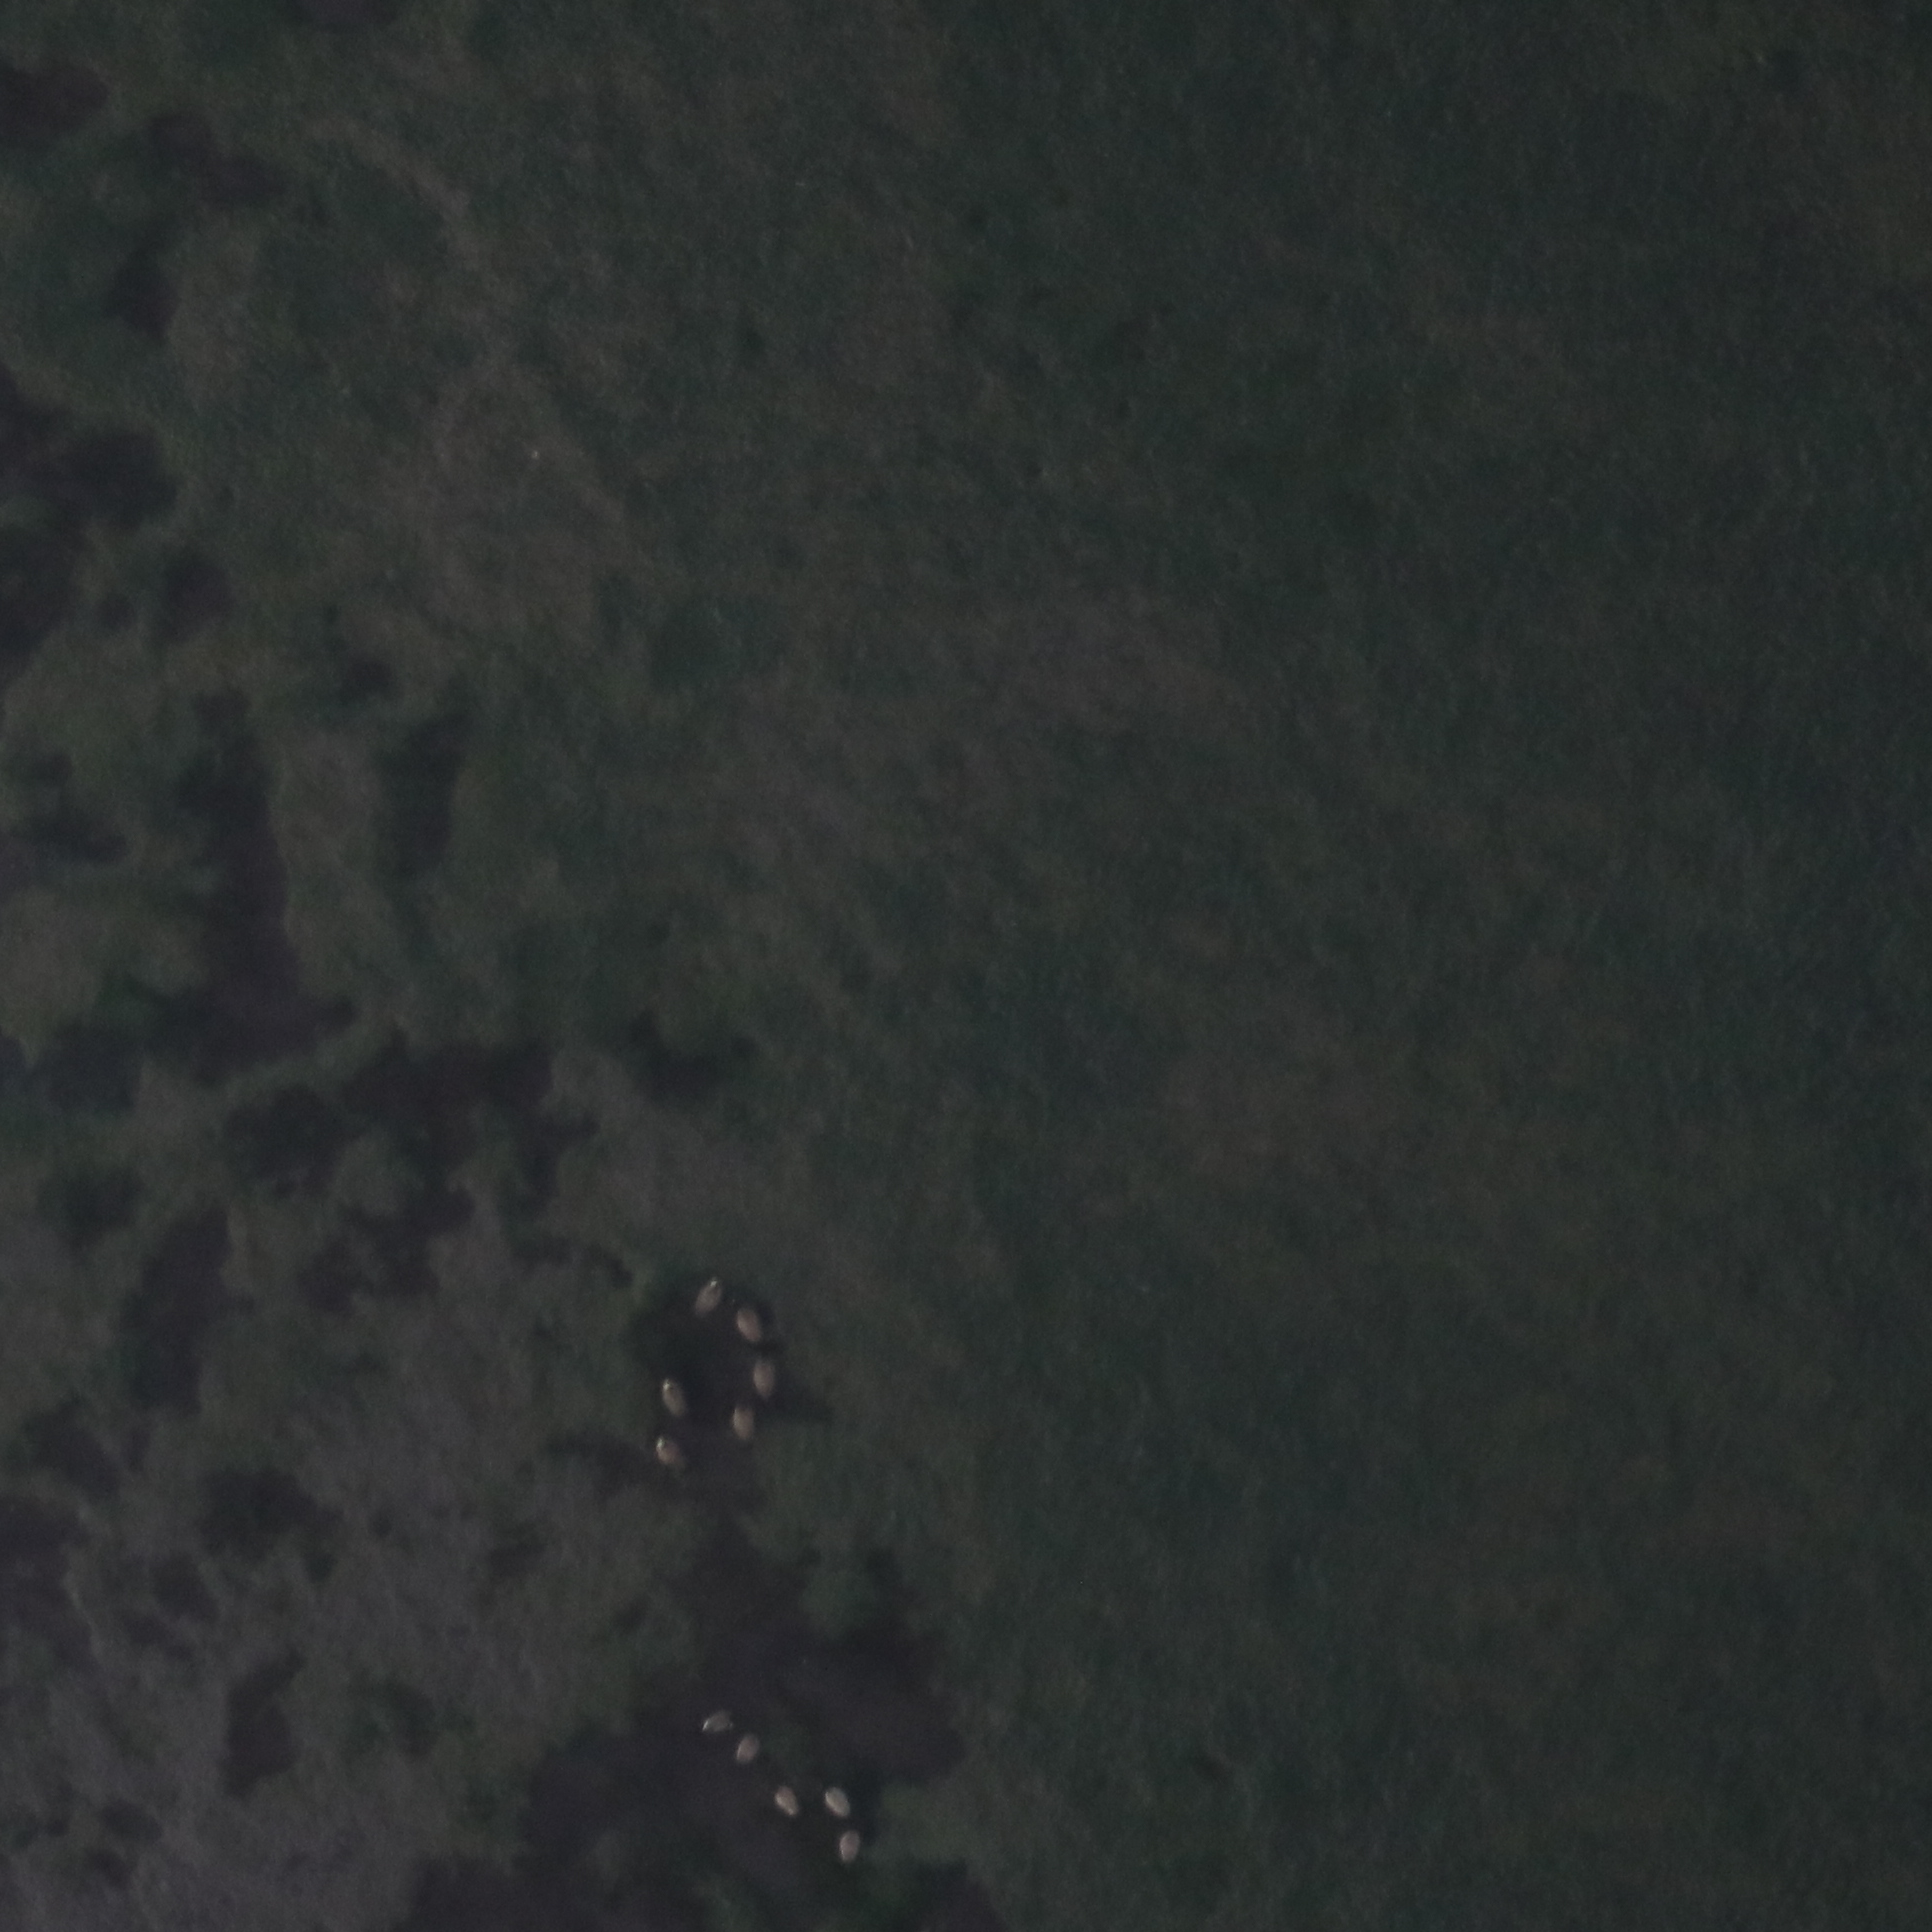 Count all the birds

11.